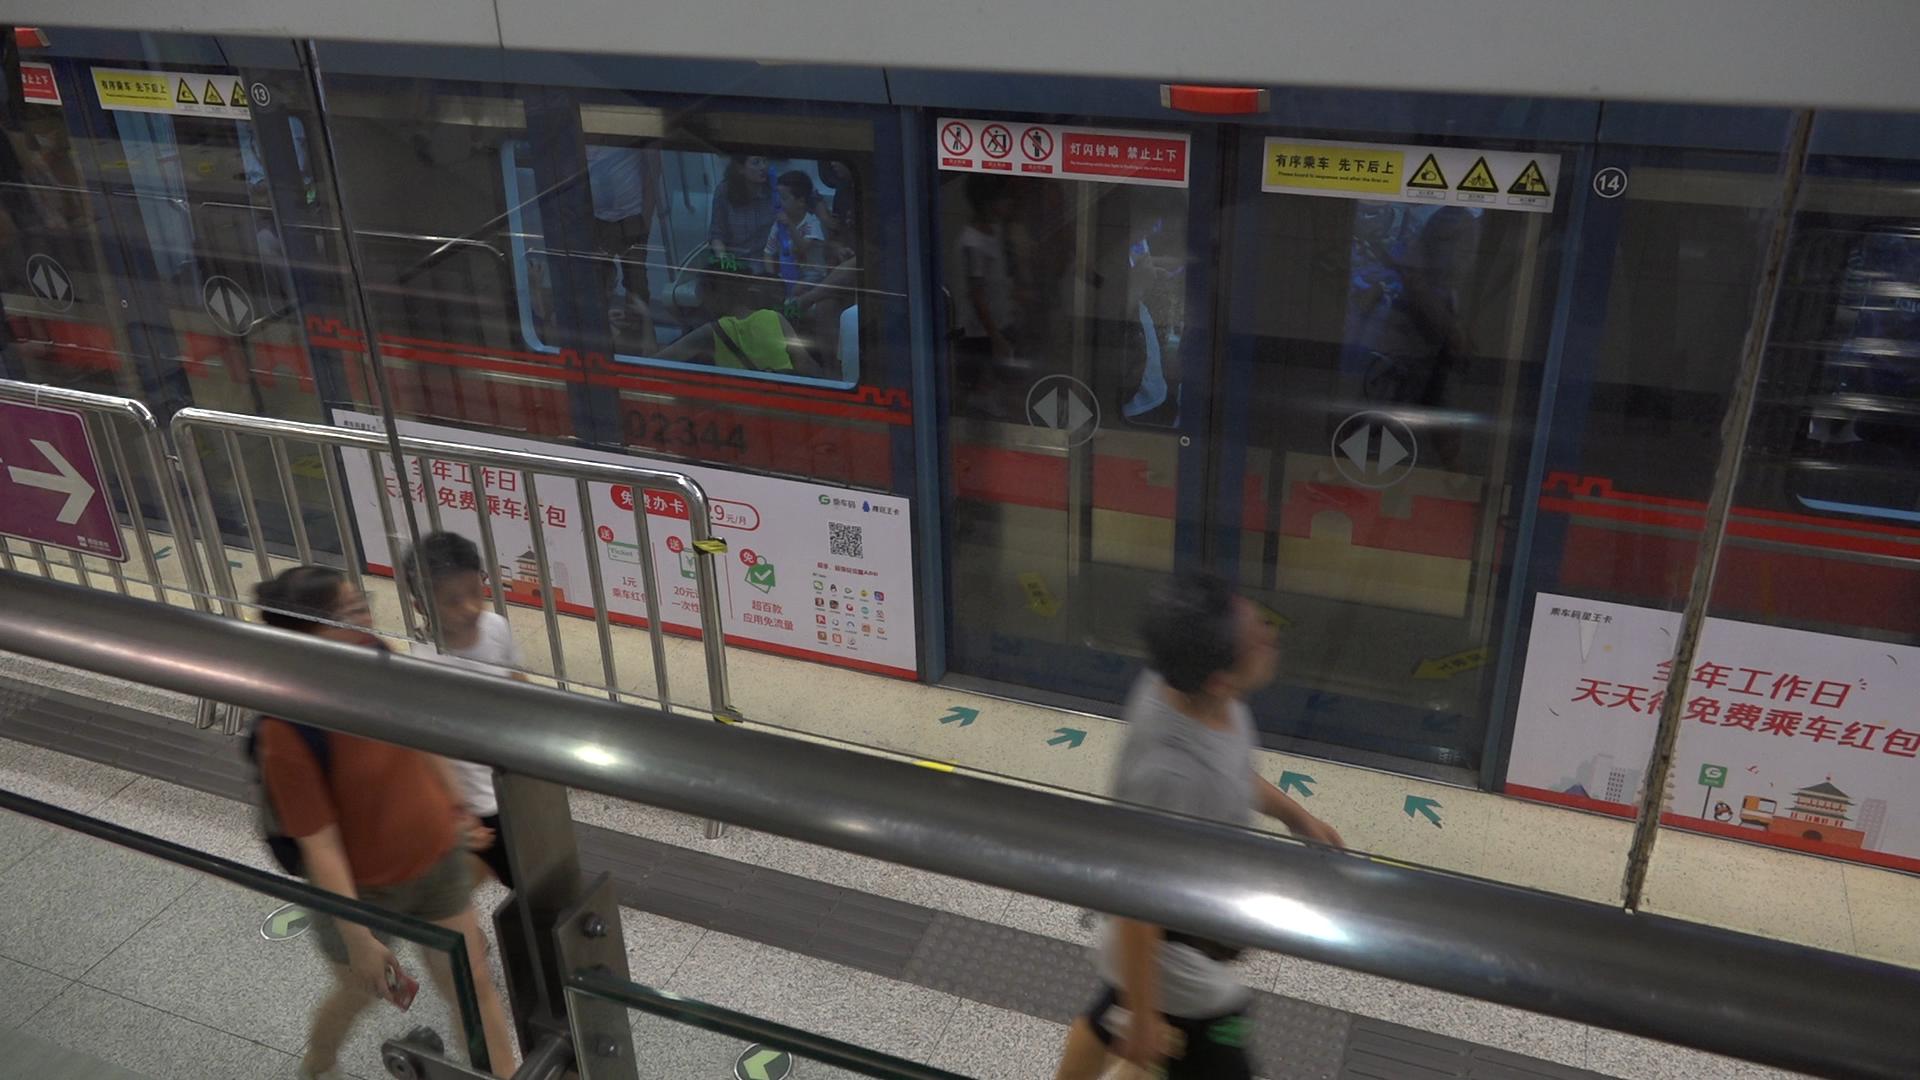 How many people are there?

9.